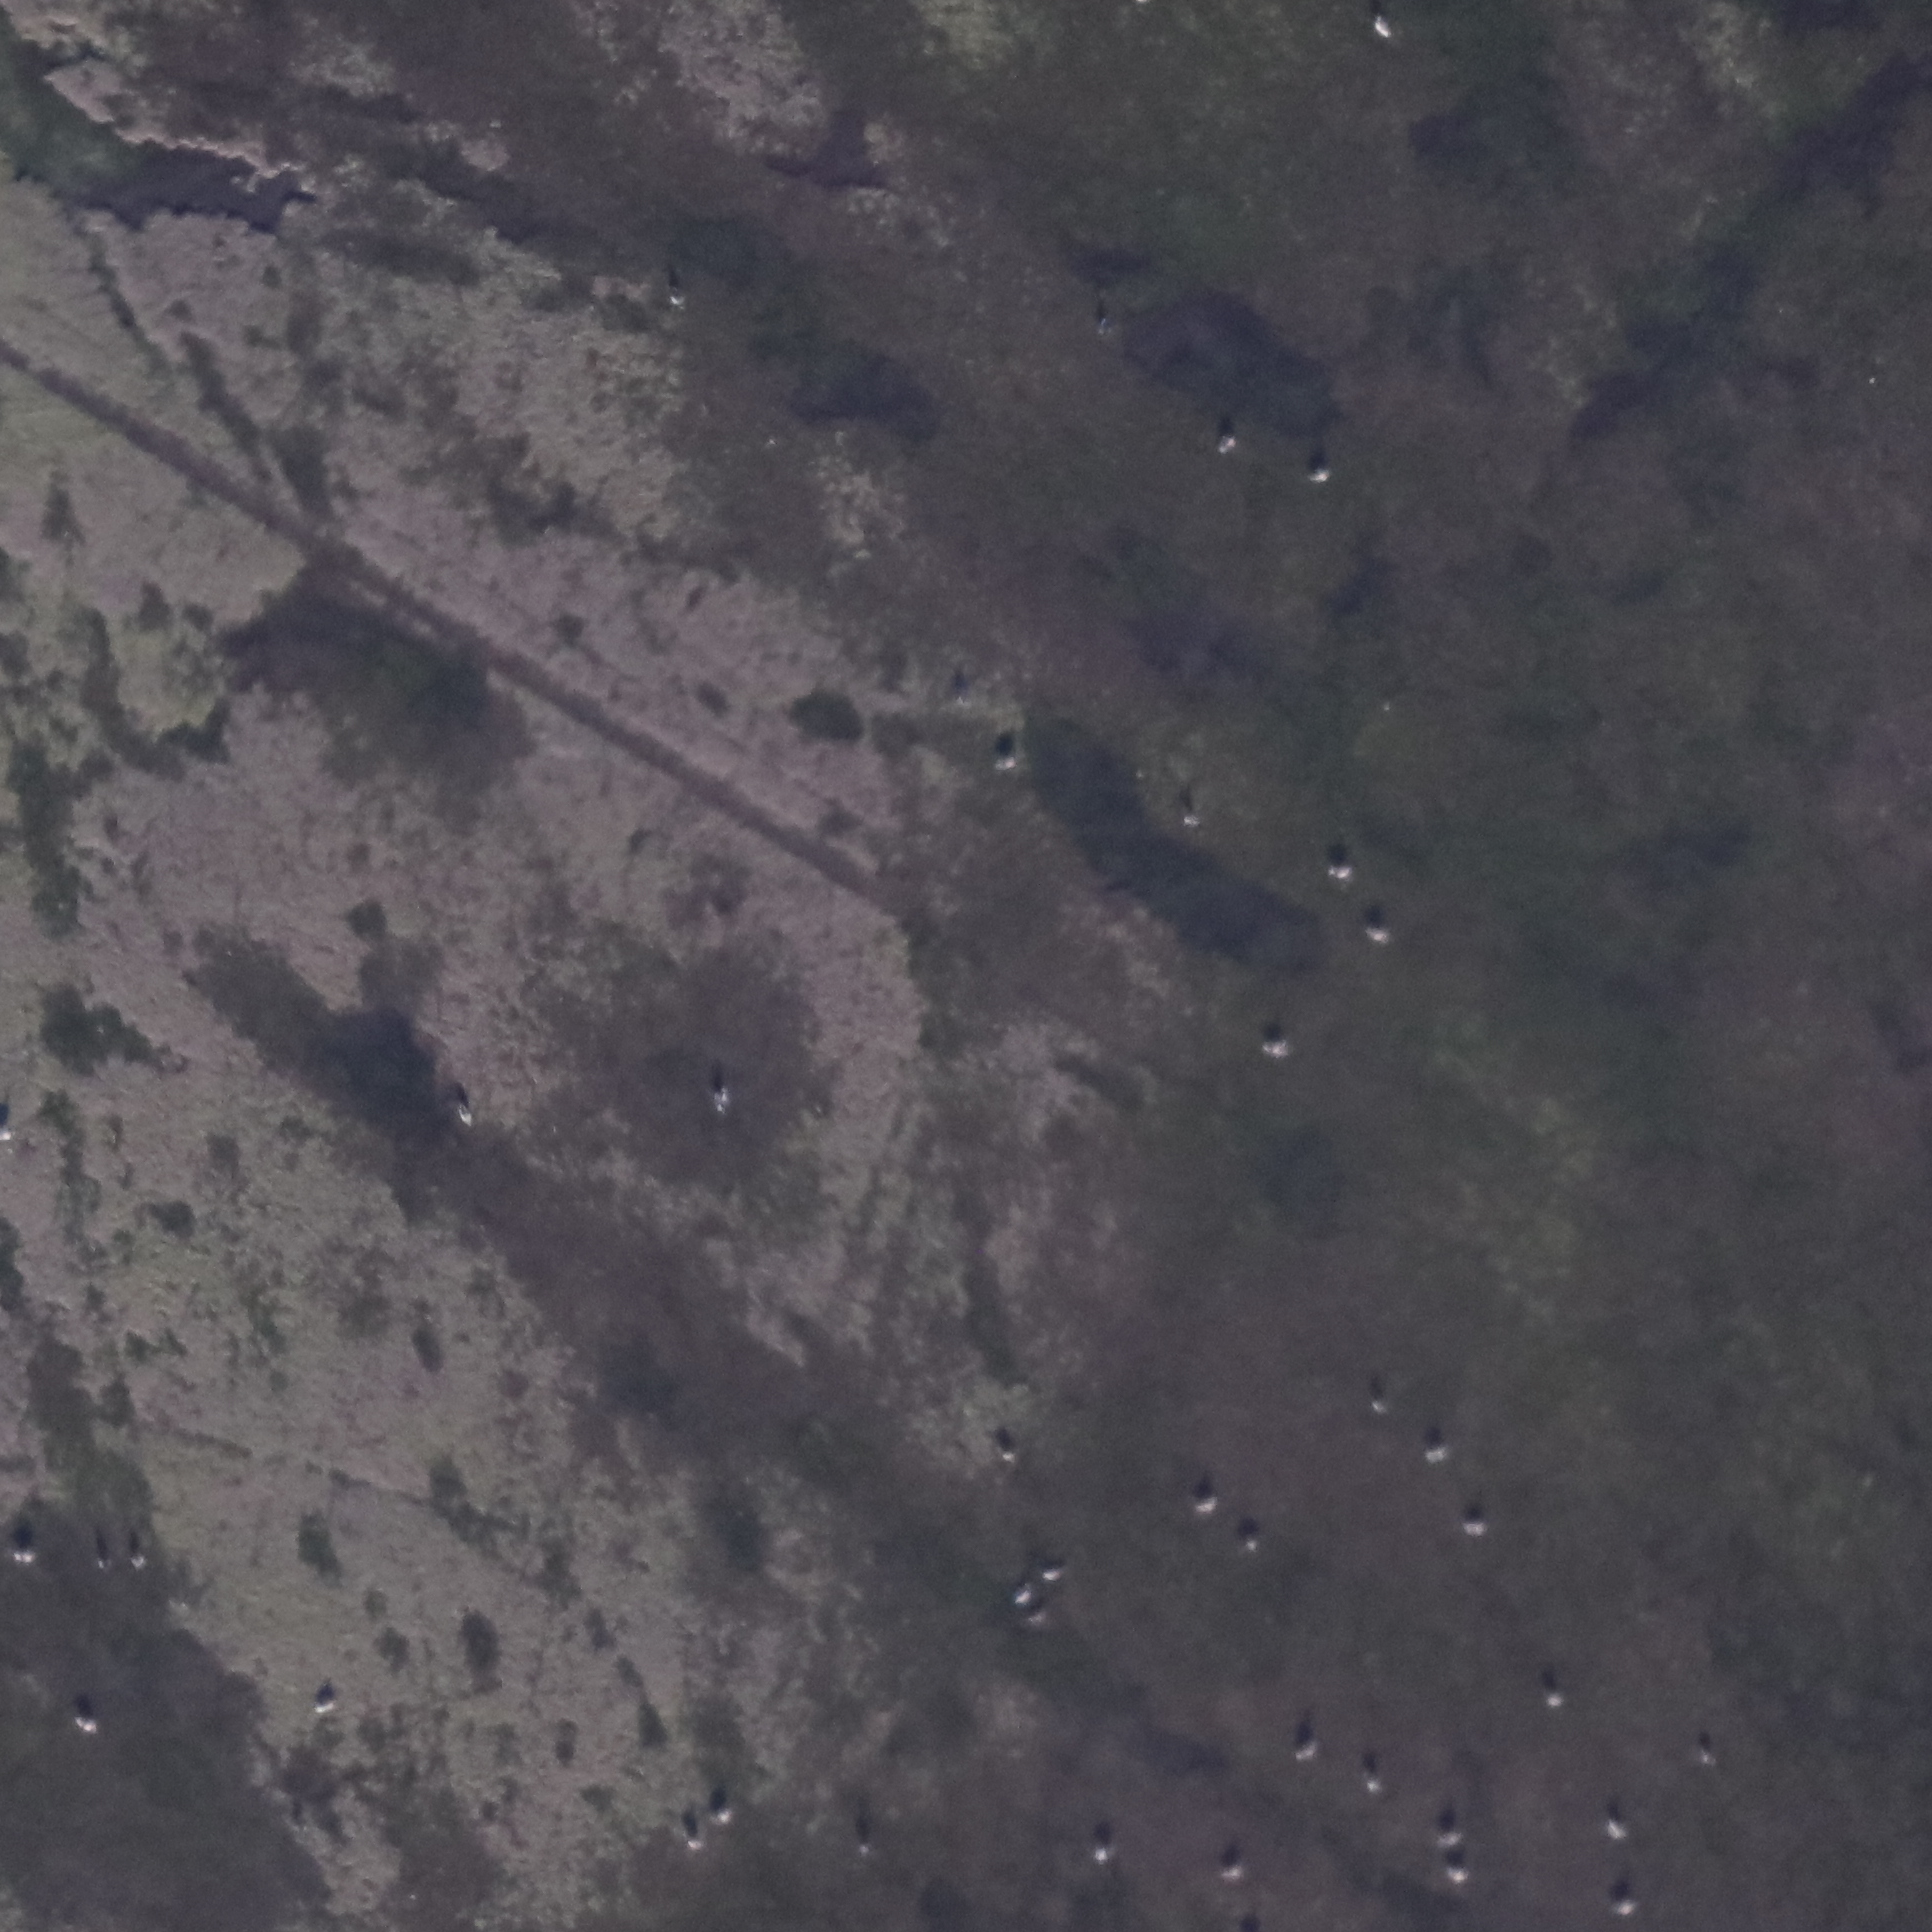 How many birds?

40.